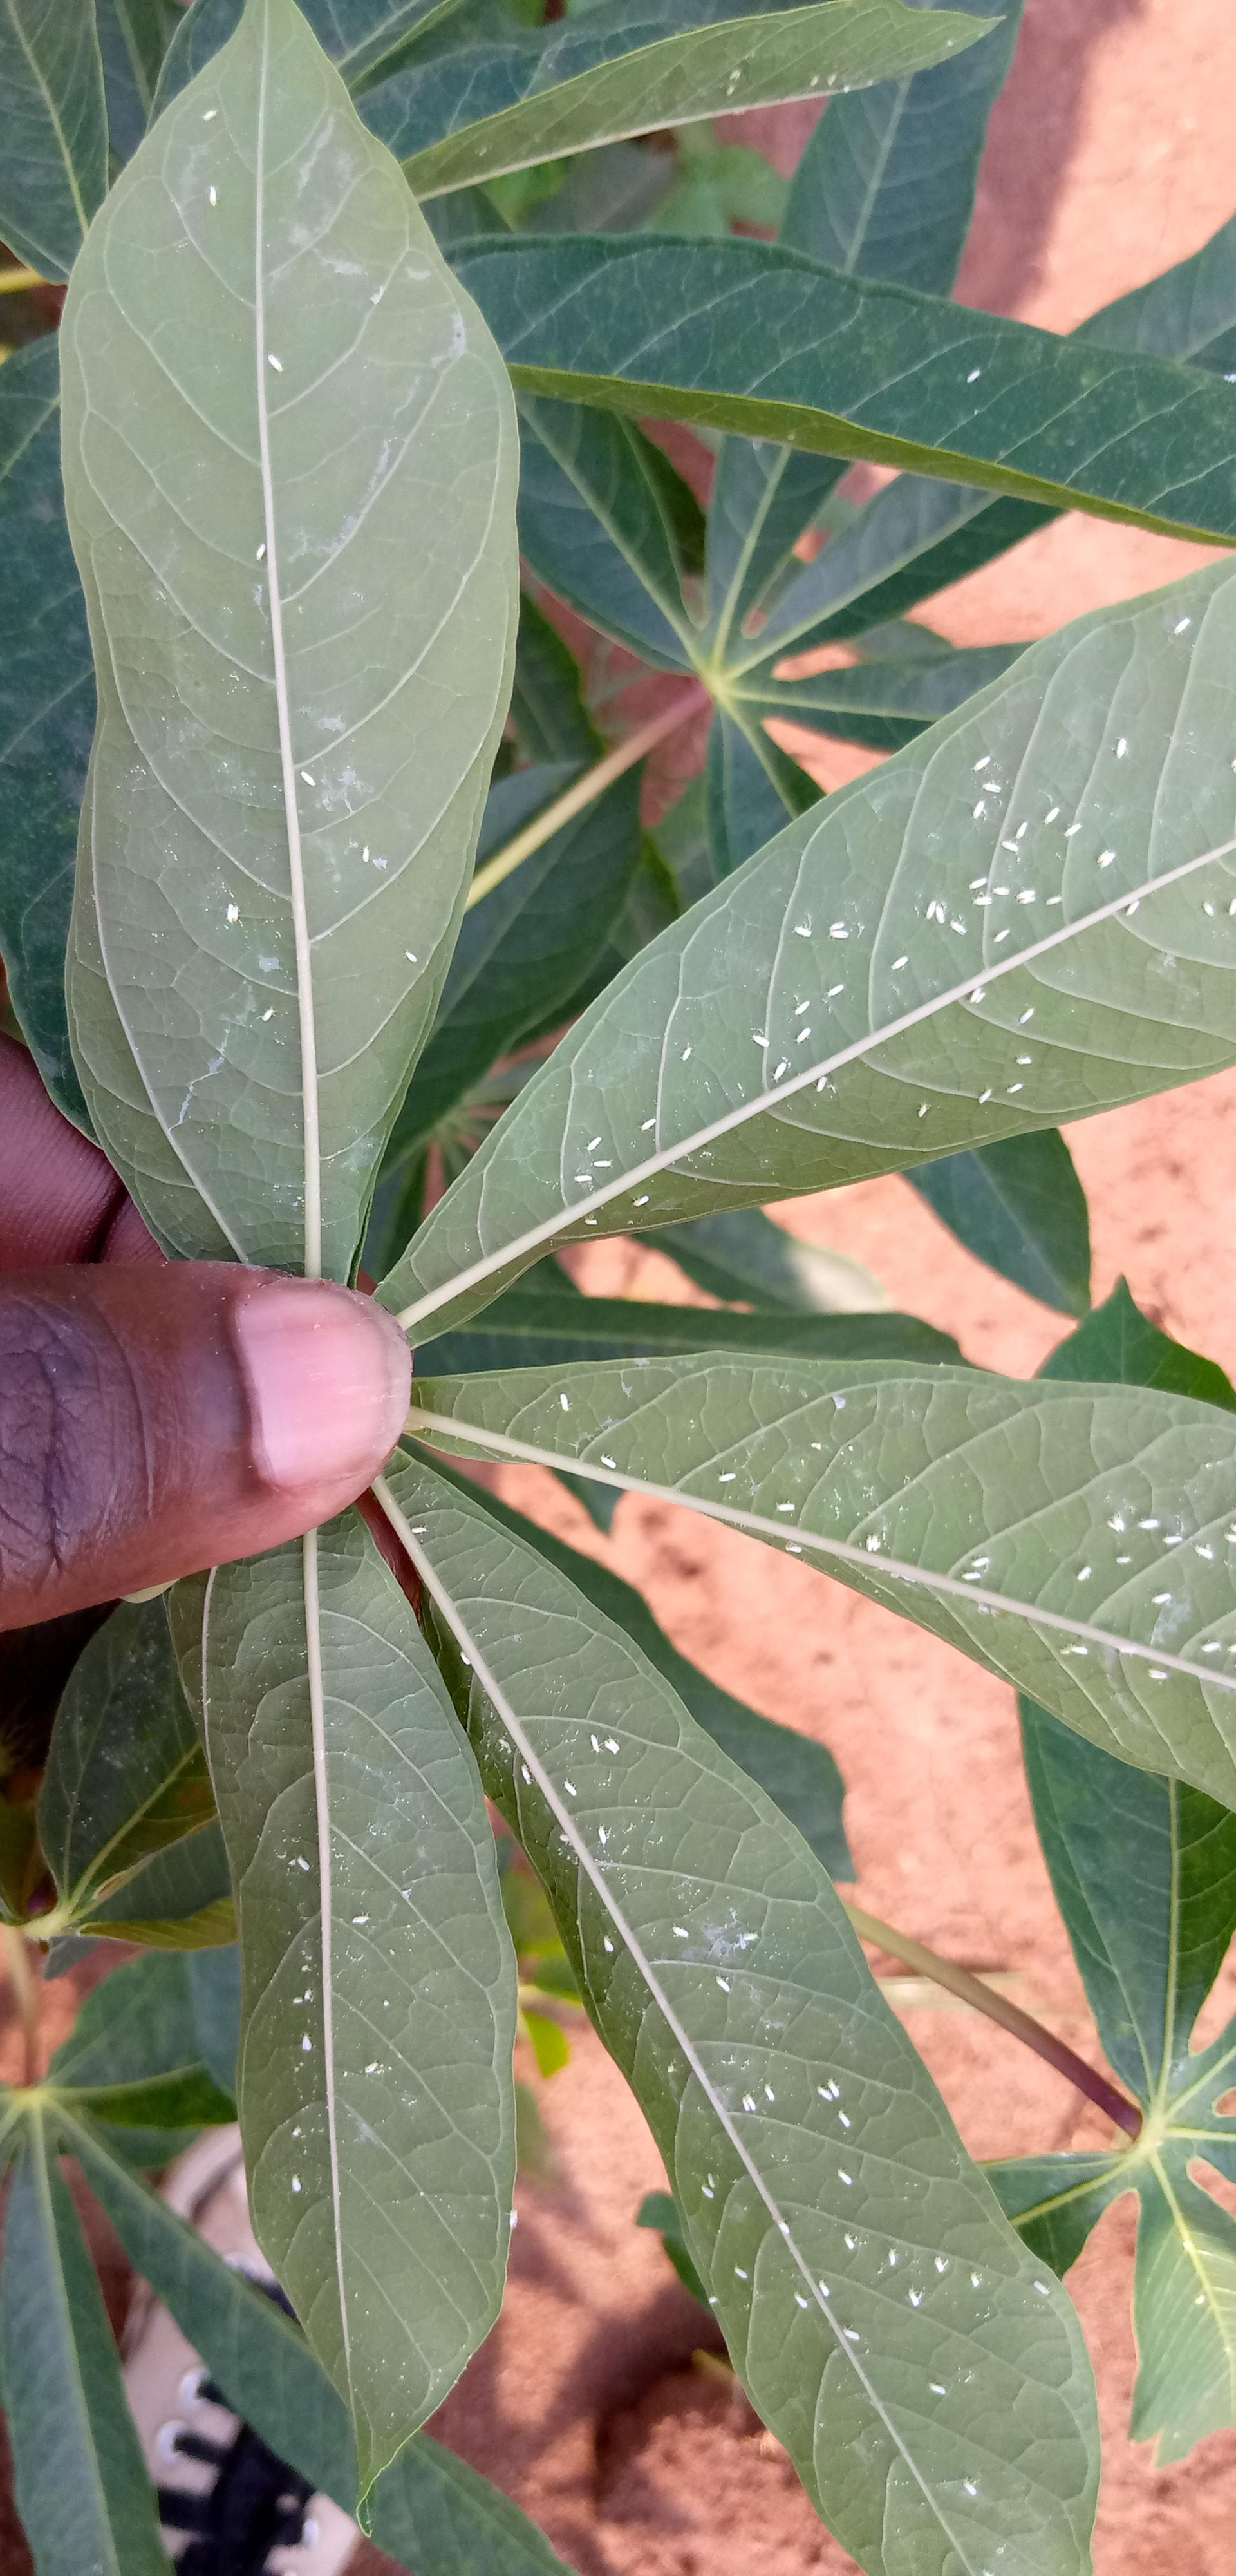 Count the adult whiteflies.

126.